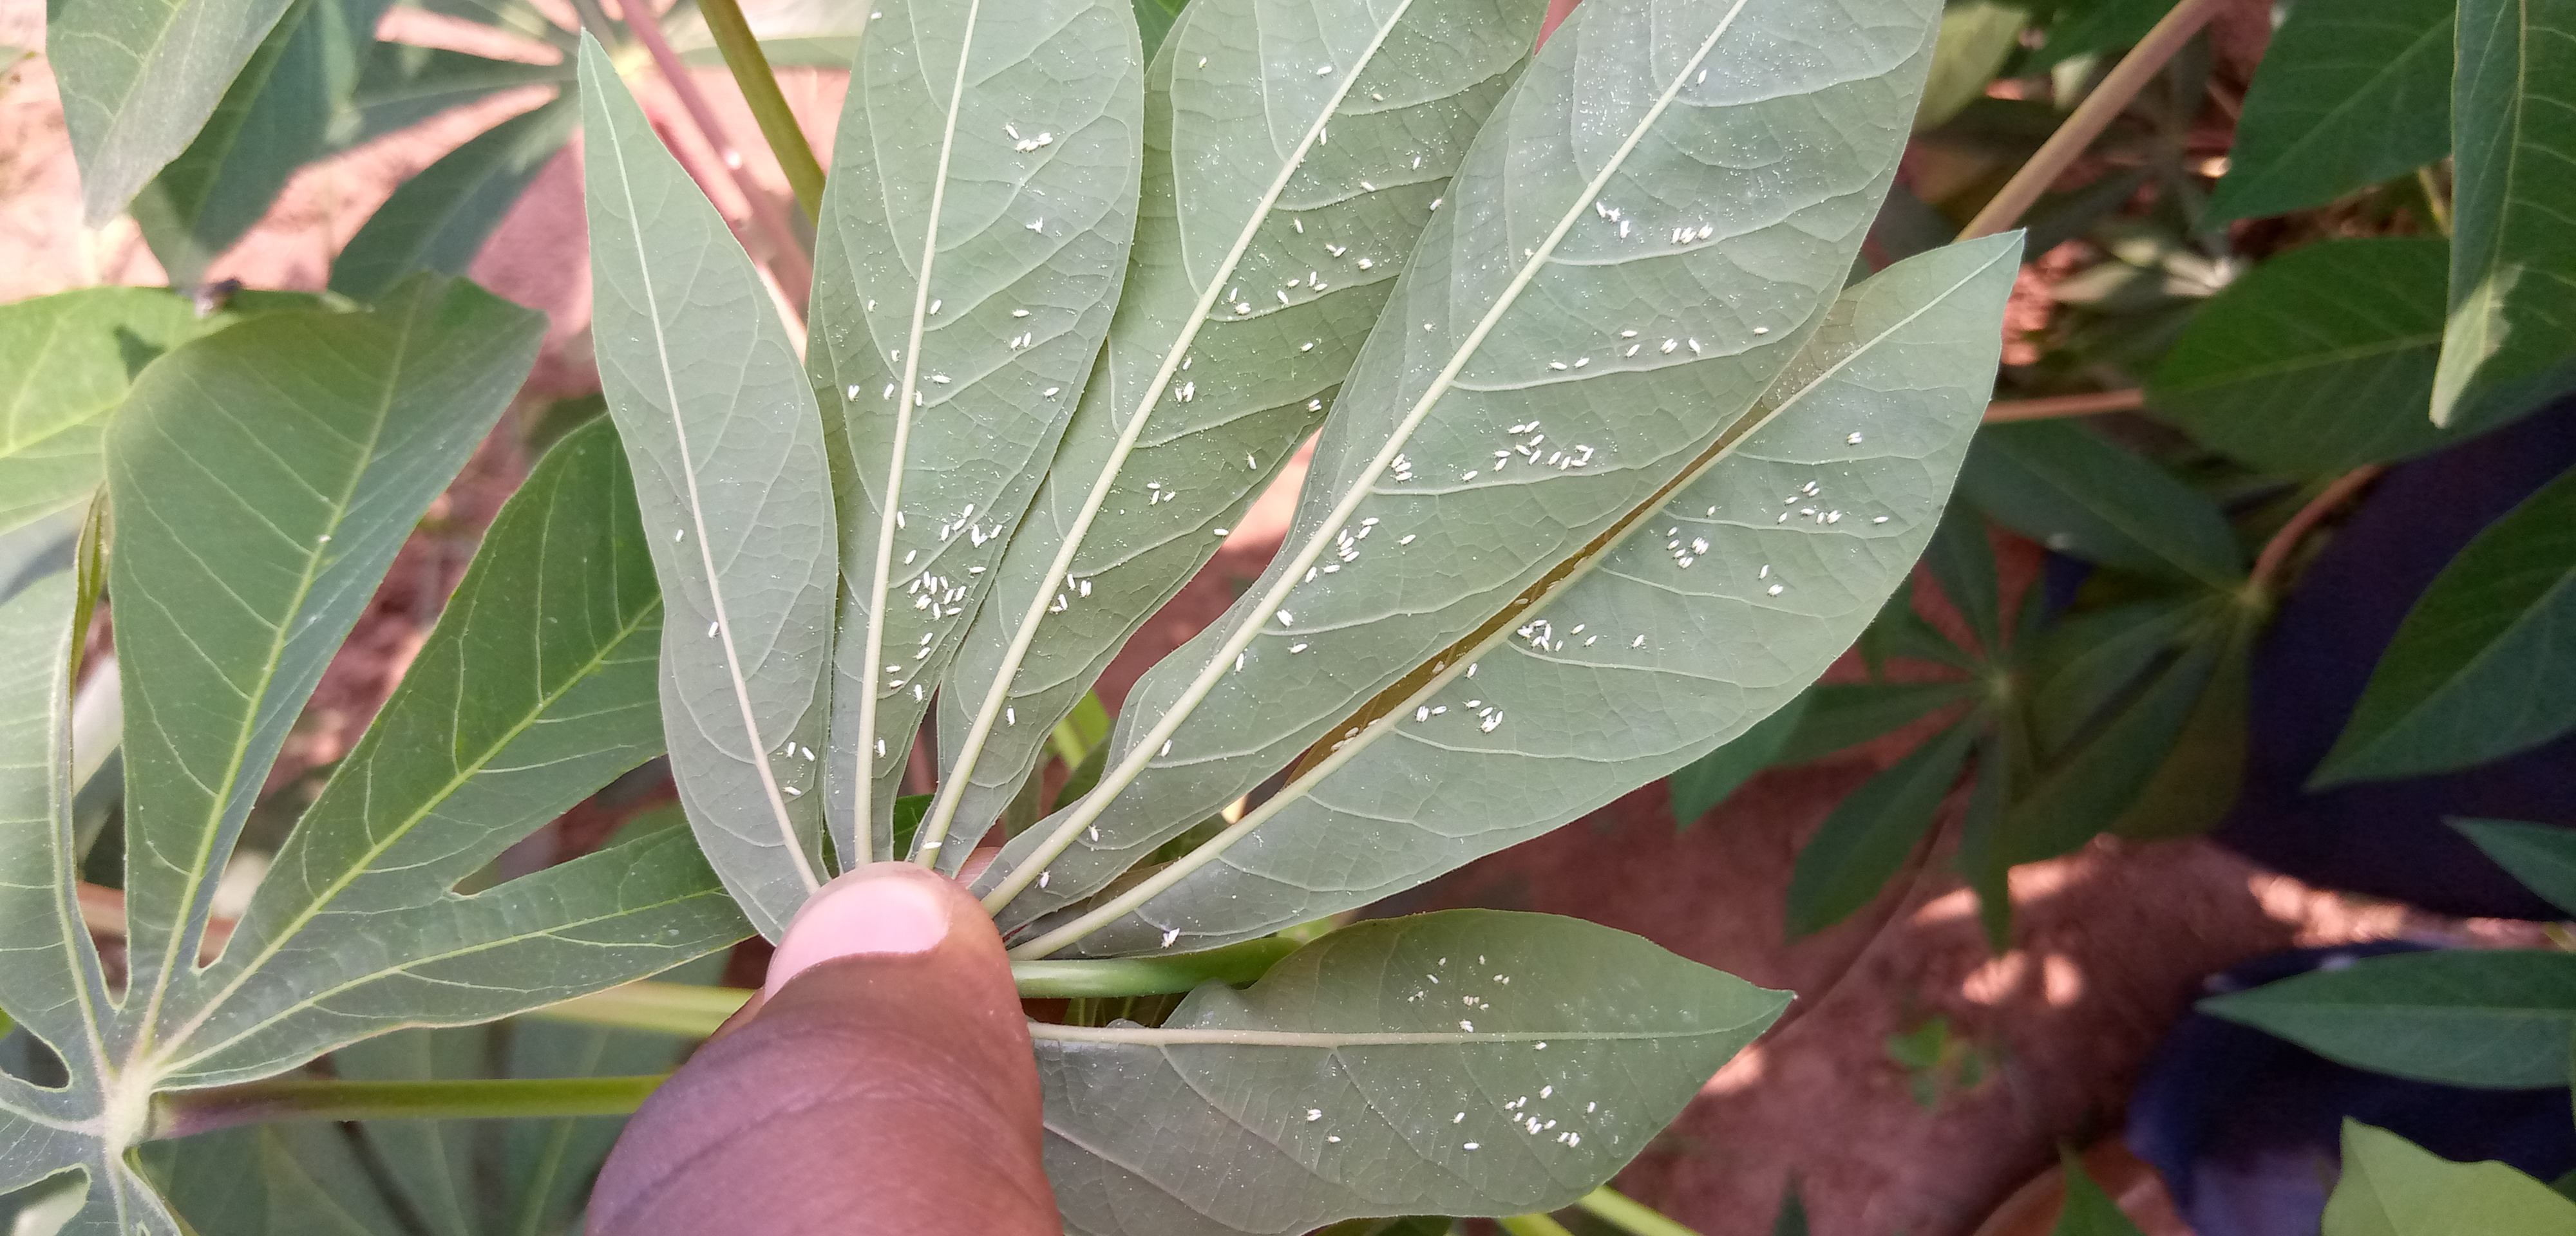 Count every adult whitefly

193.